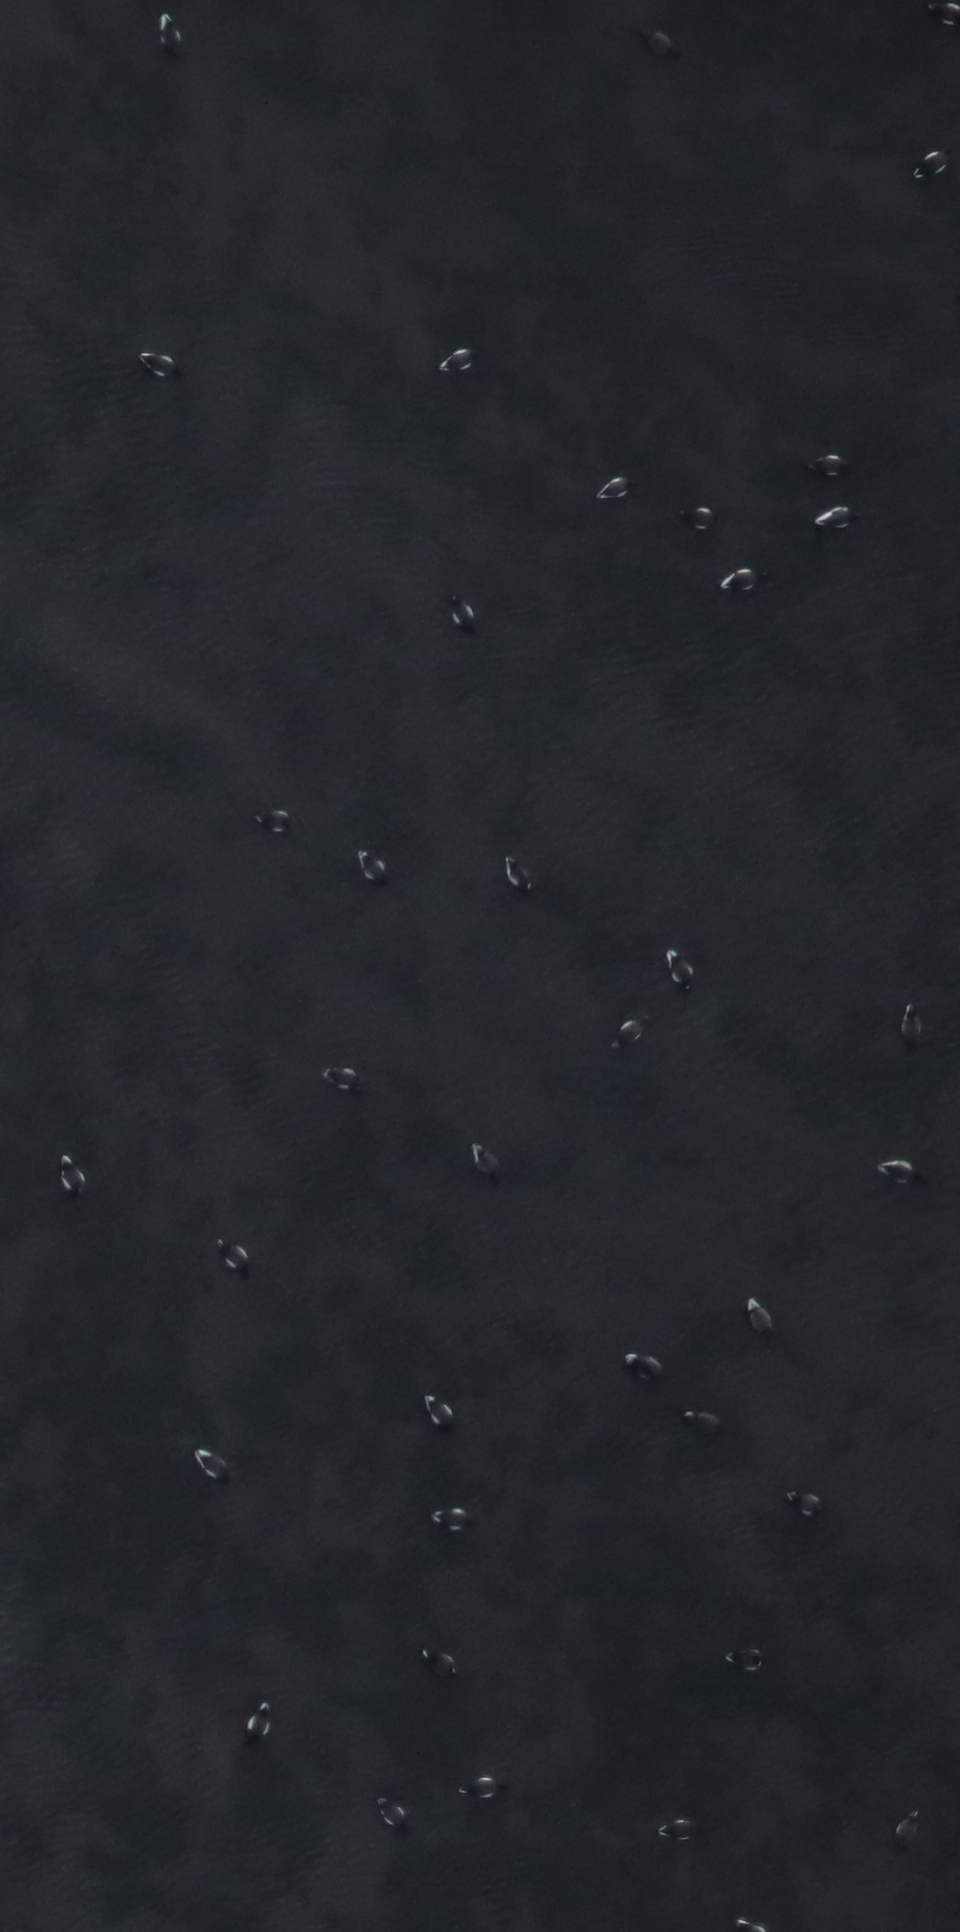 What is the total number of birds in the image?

37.